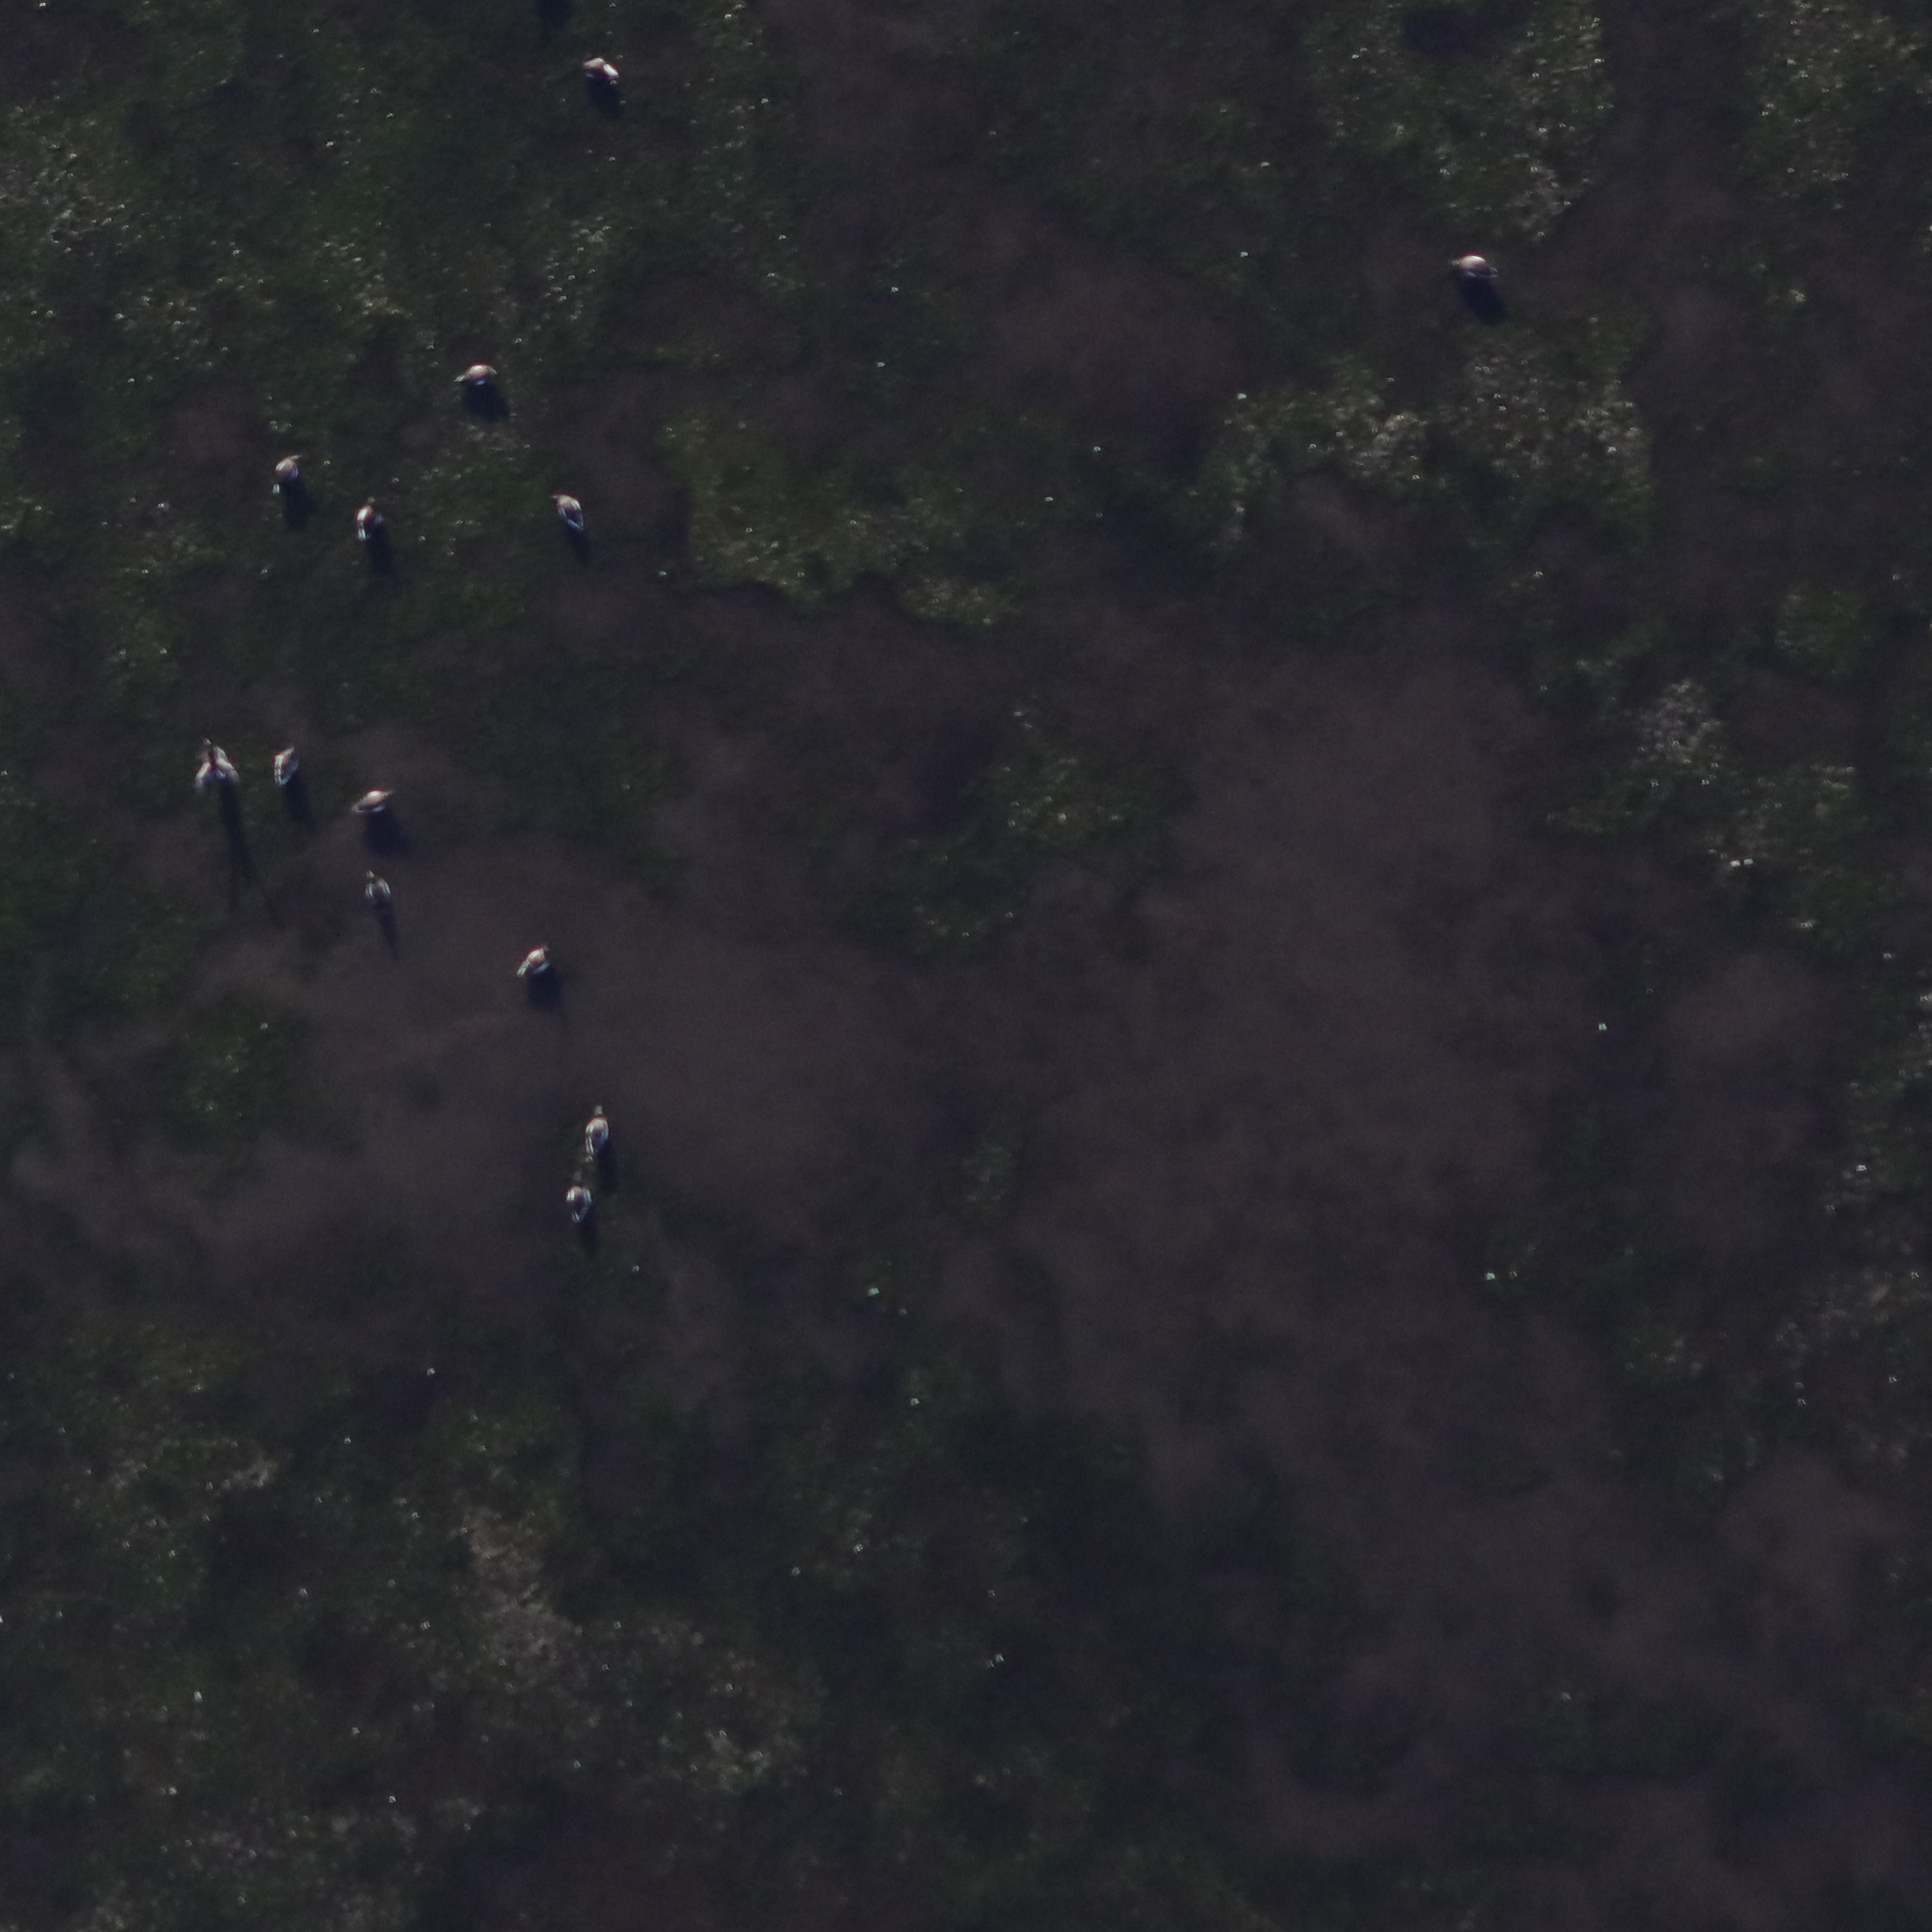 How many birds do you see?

13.